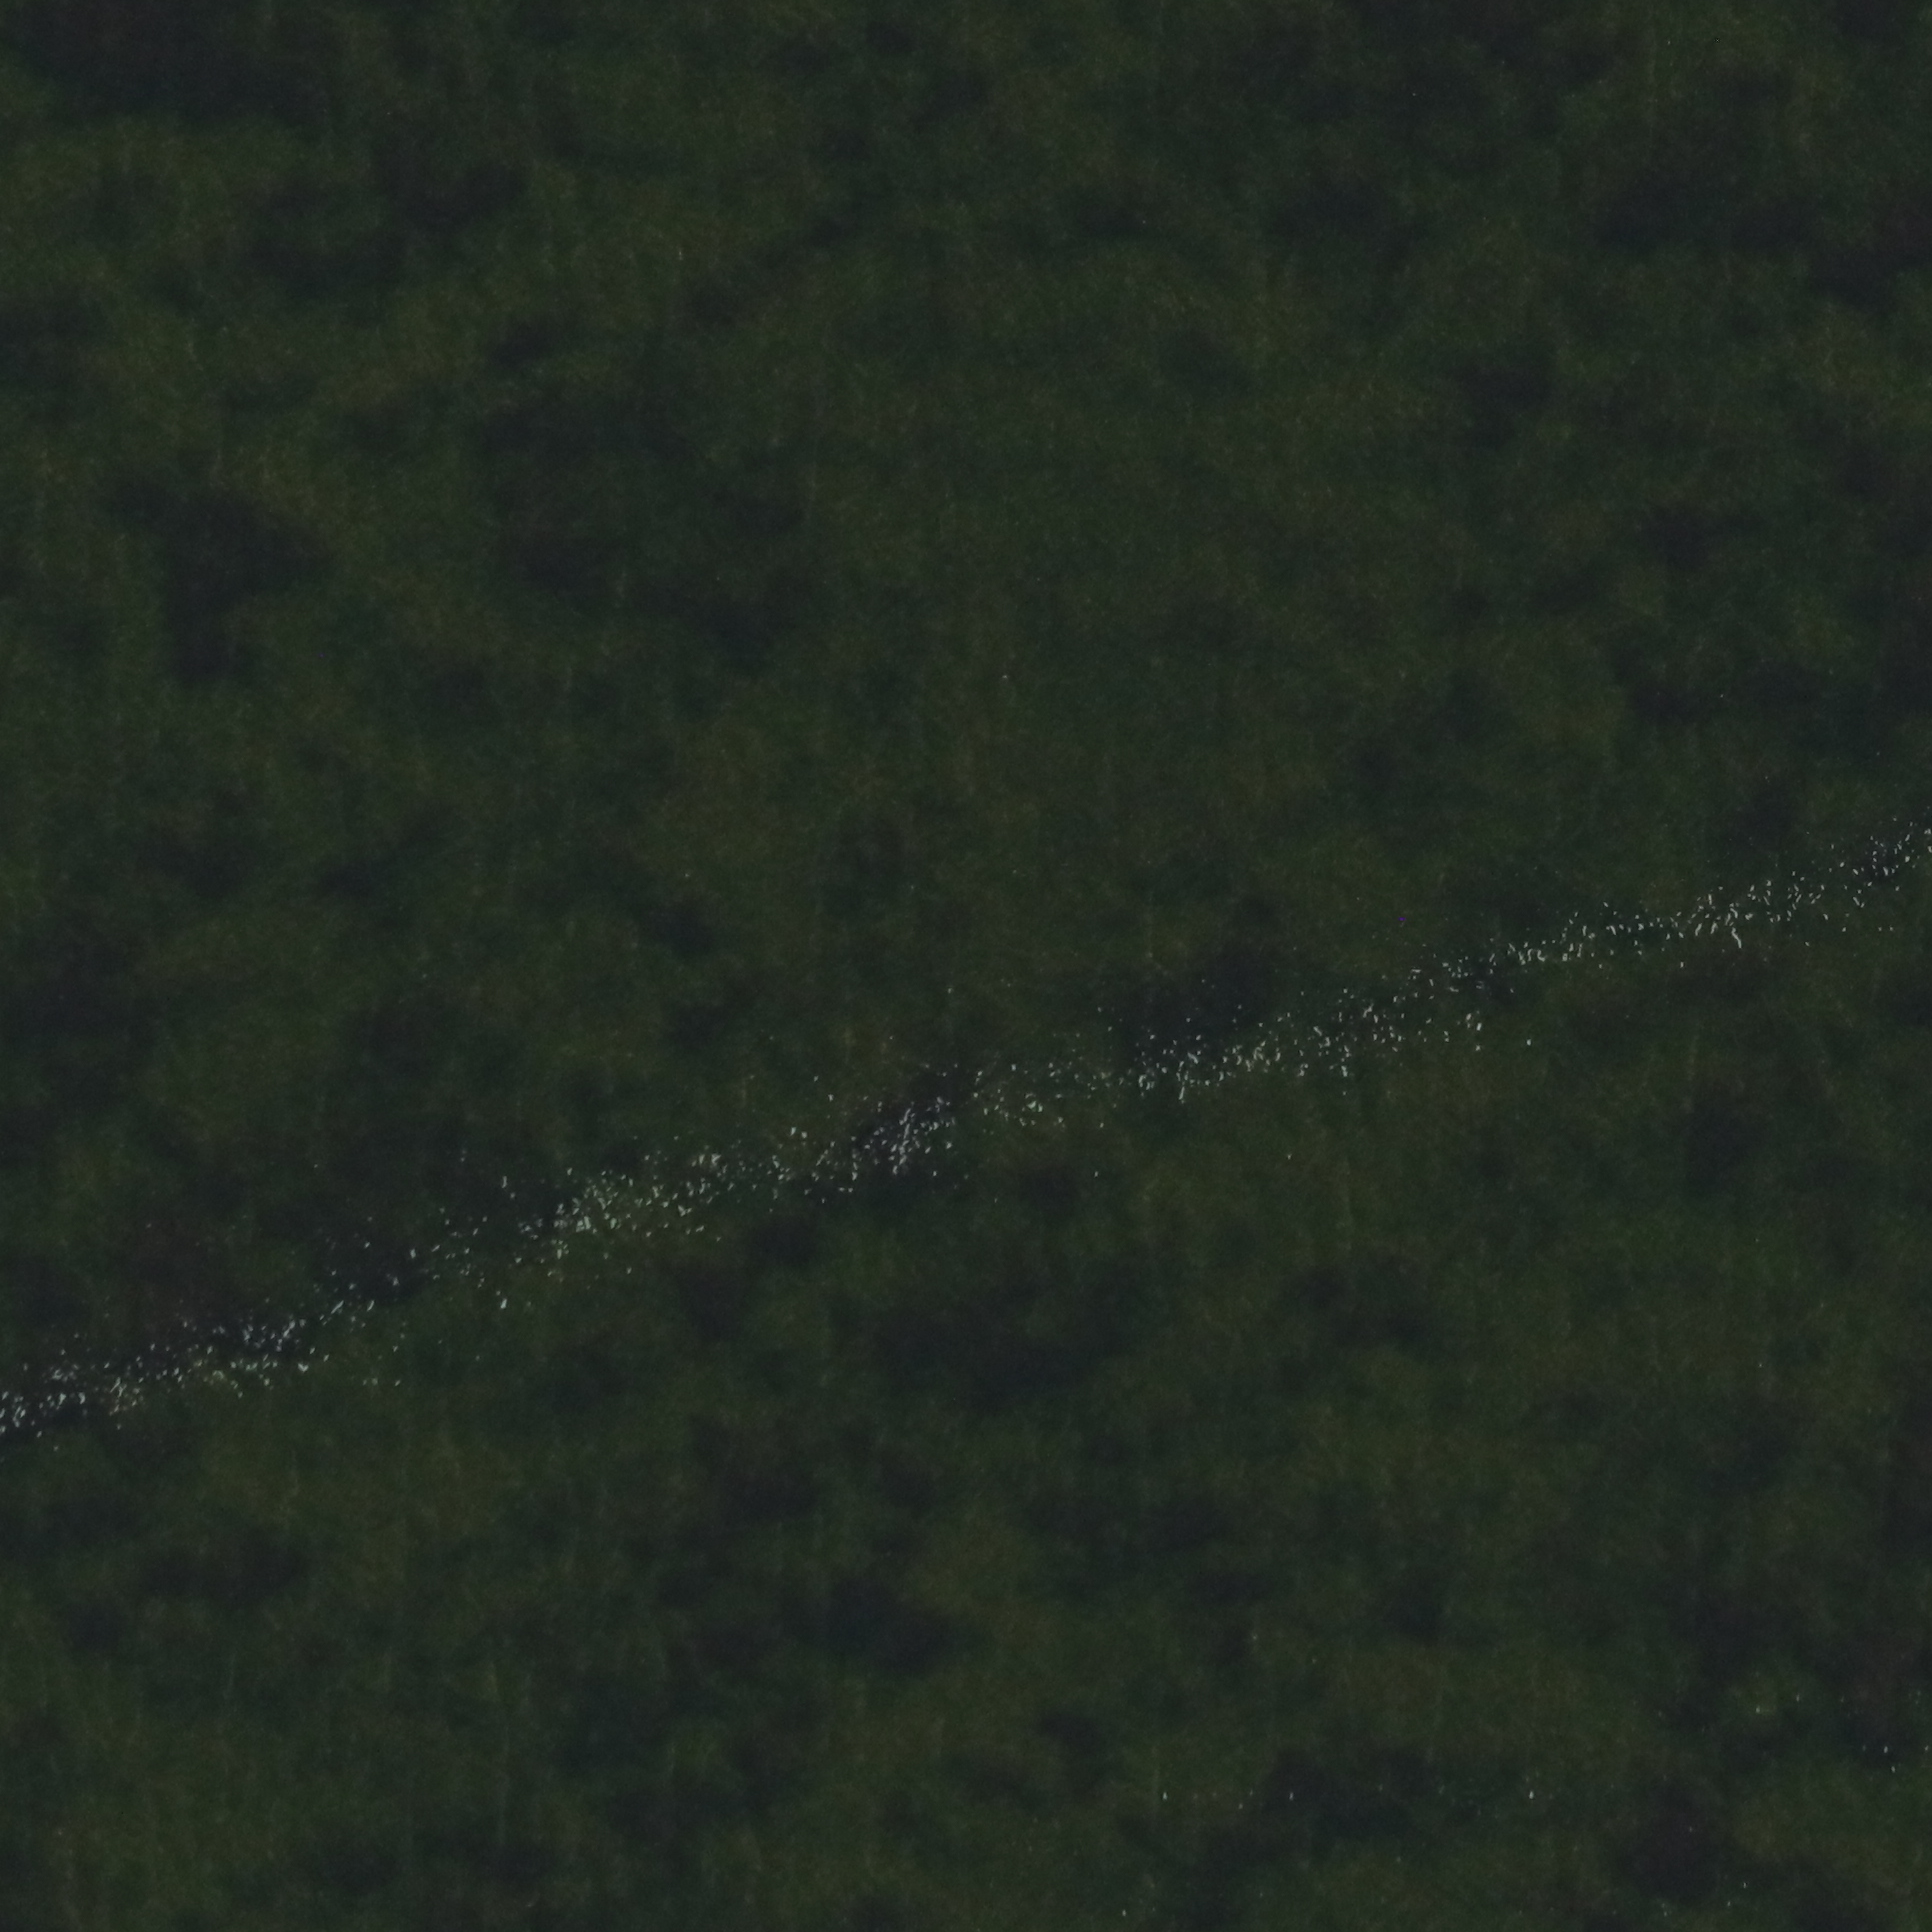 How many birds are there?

0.